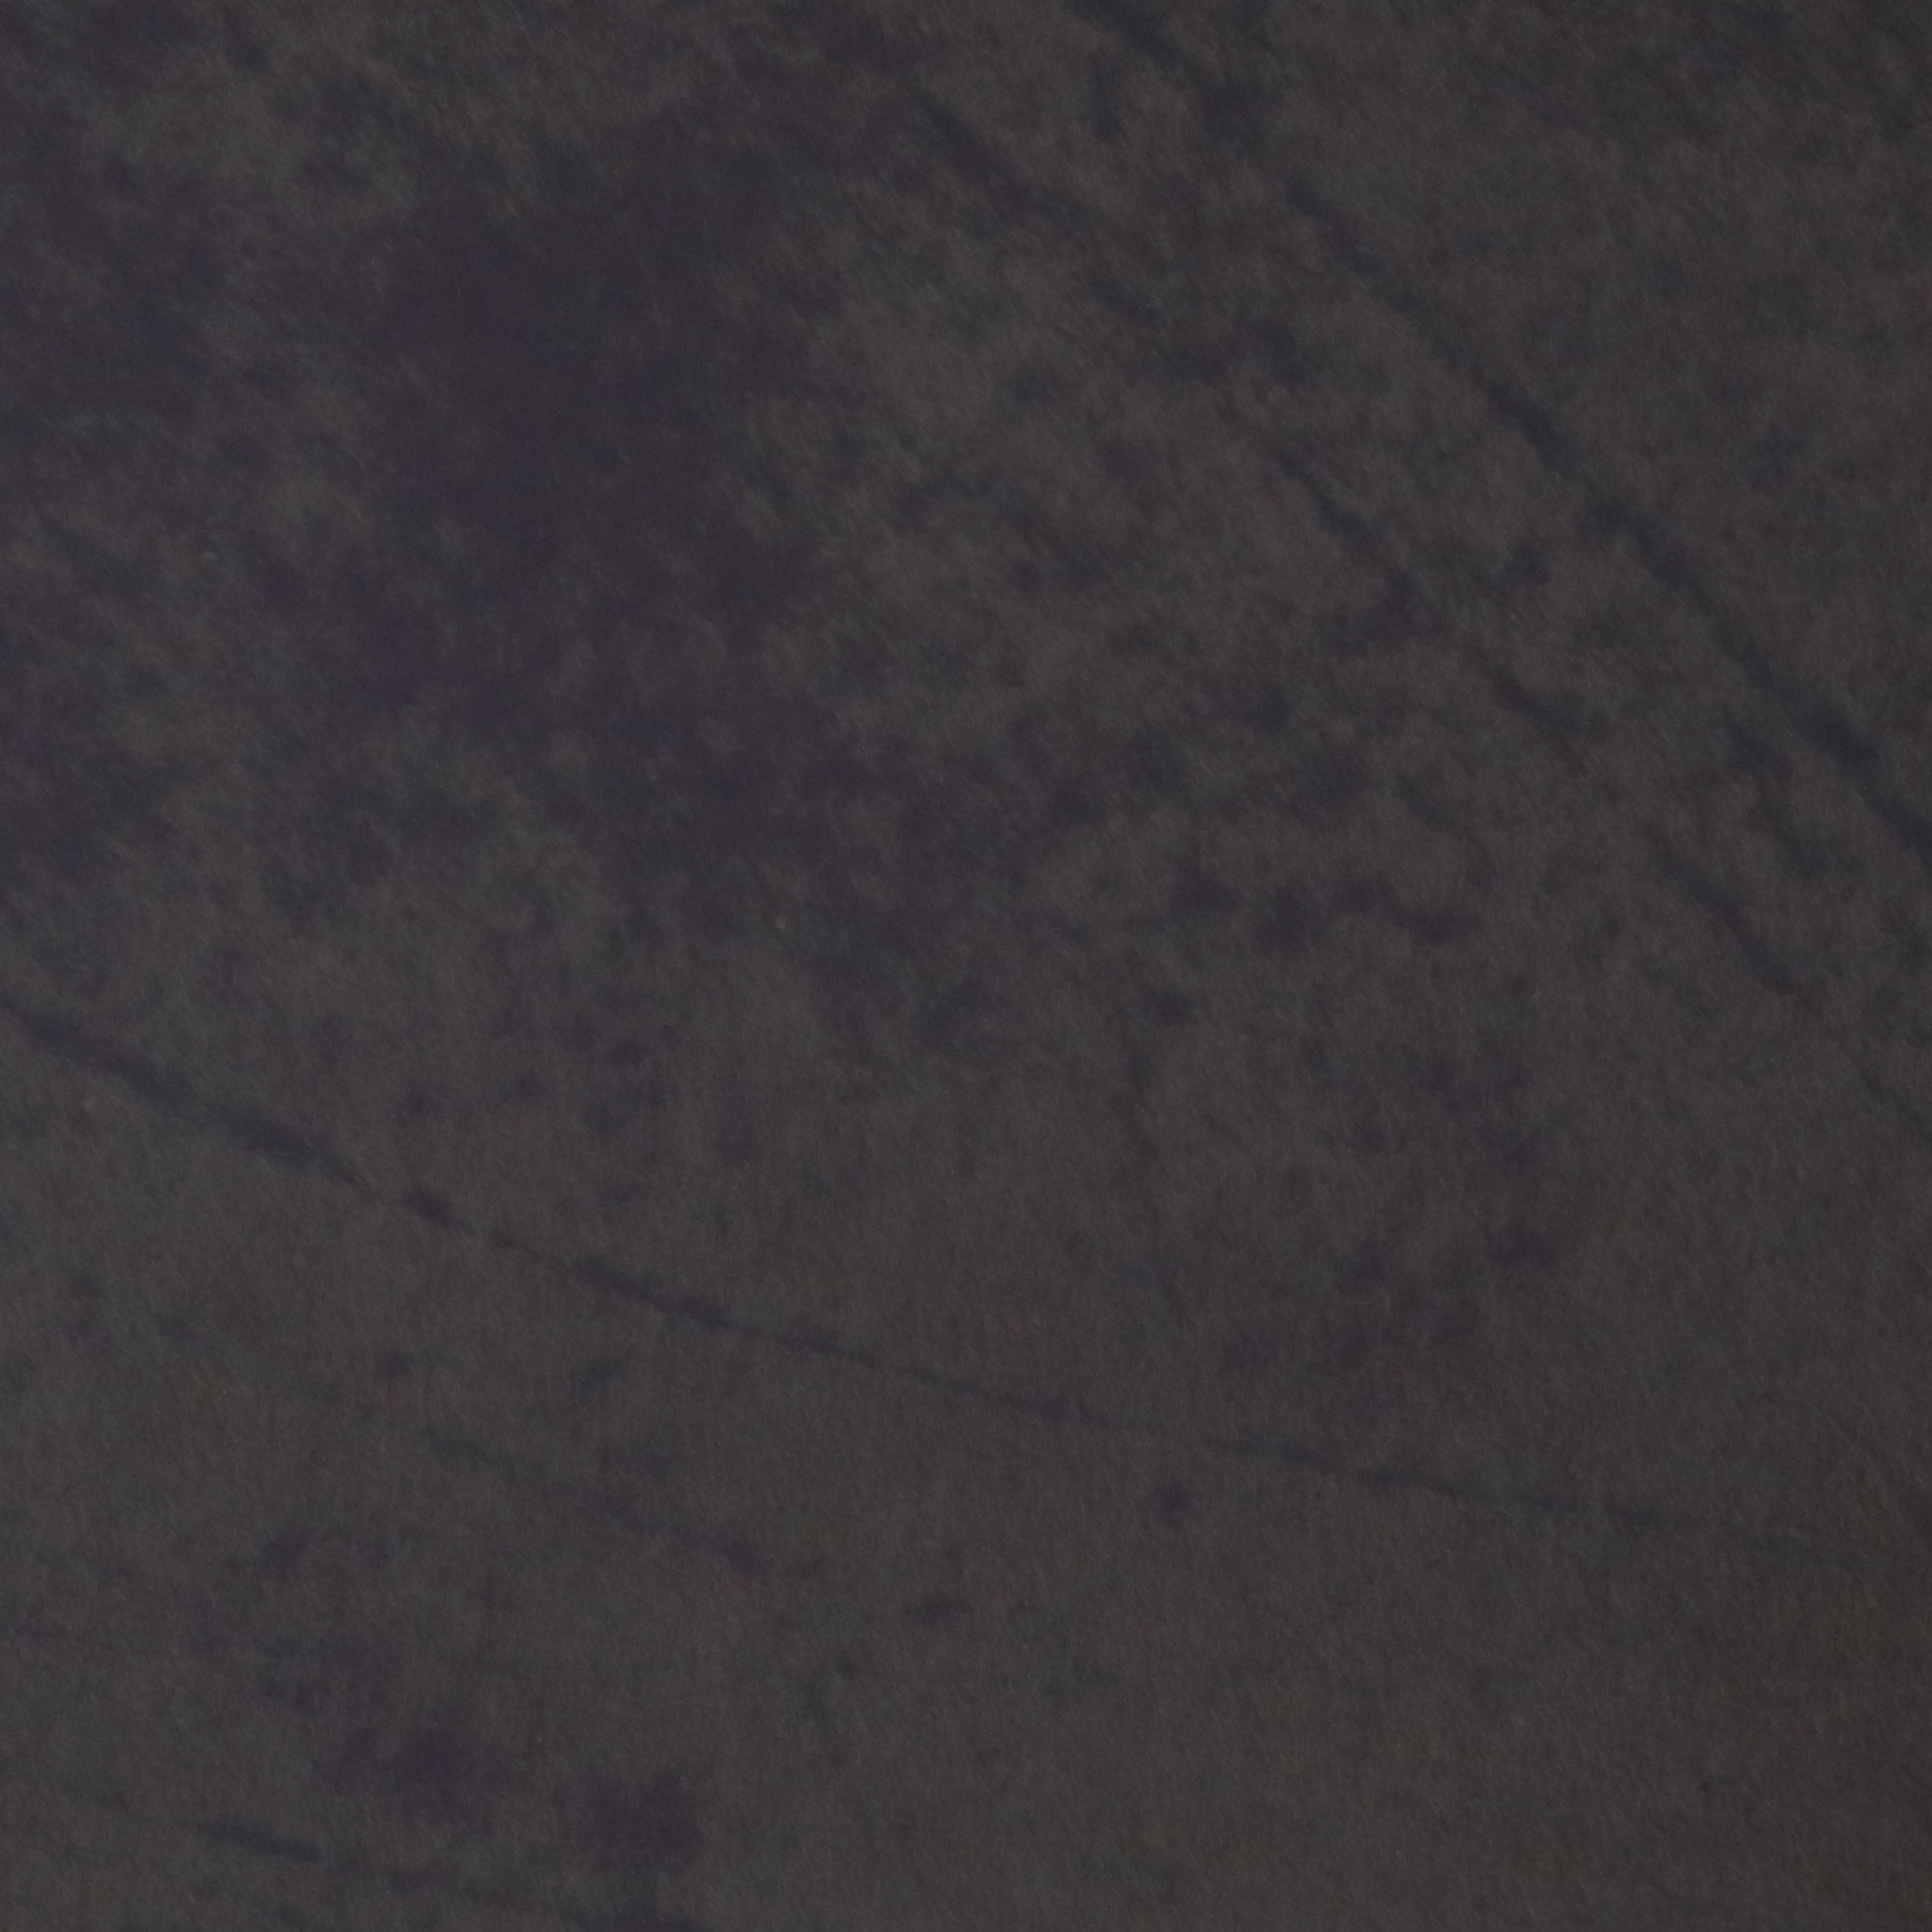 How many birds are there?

0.